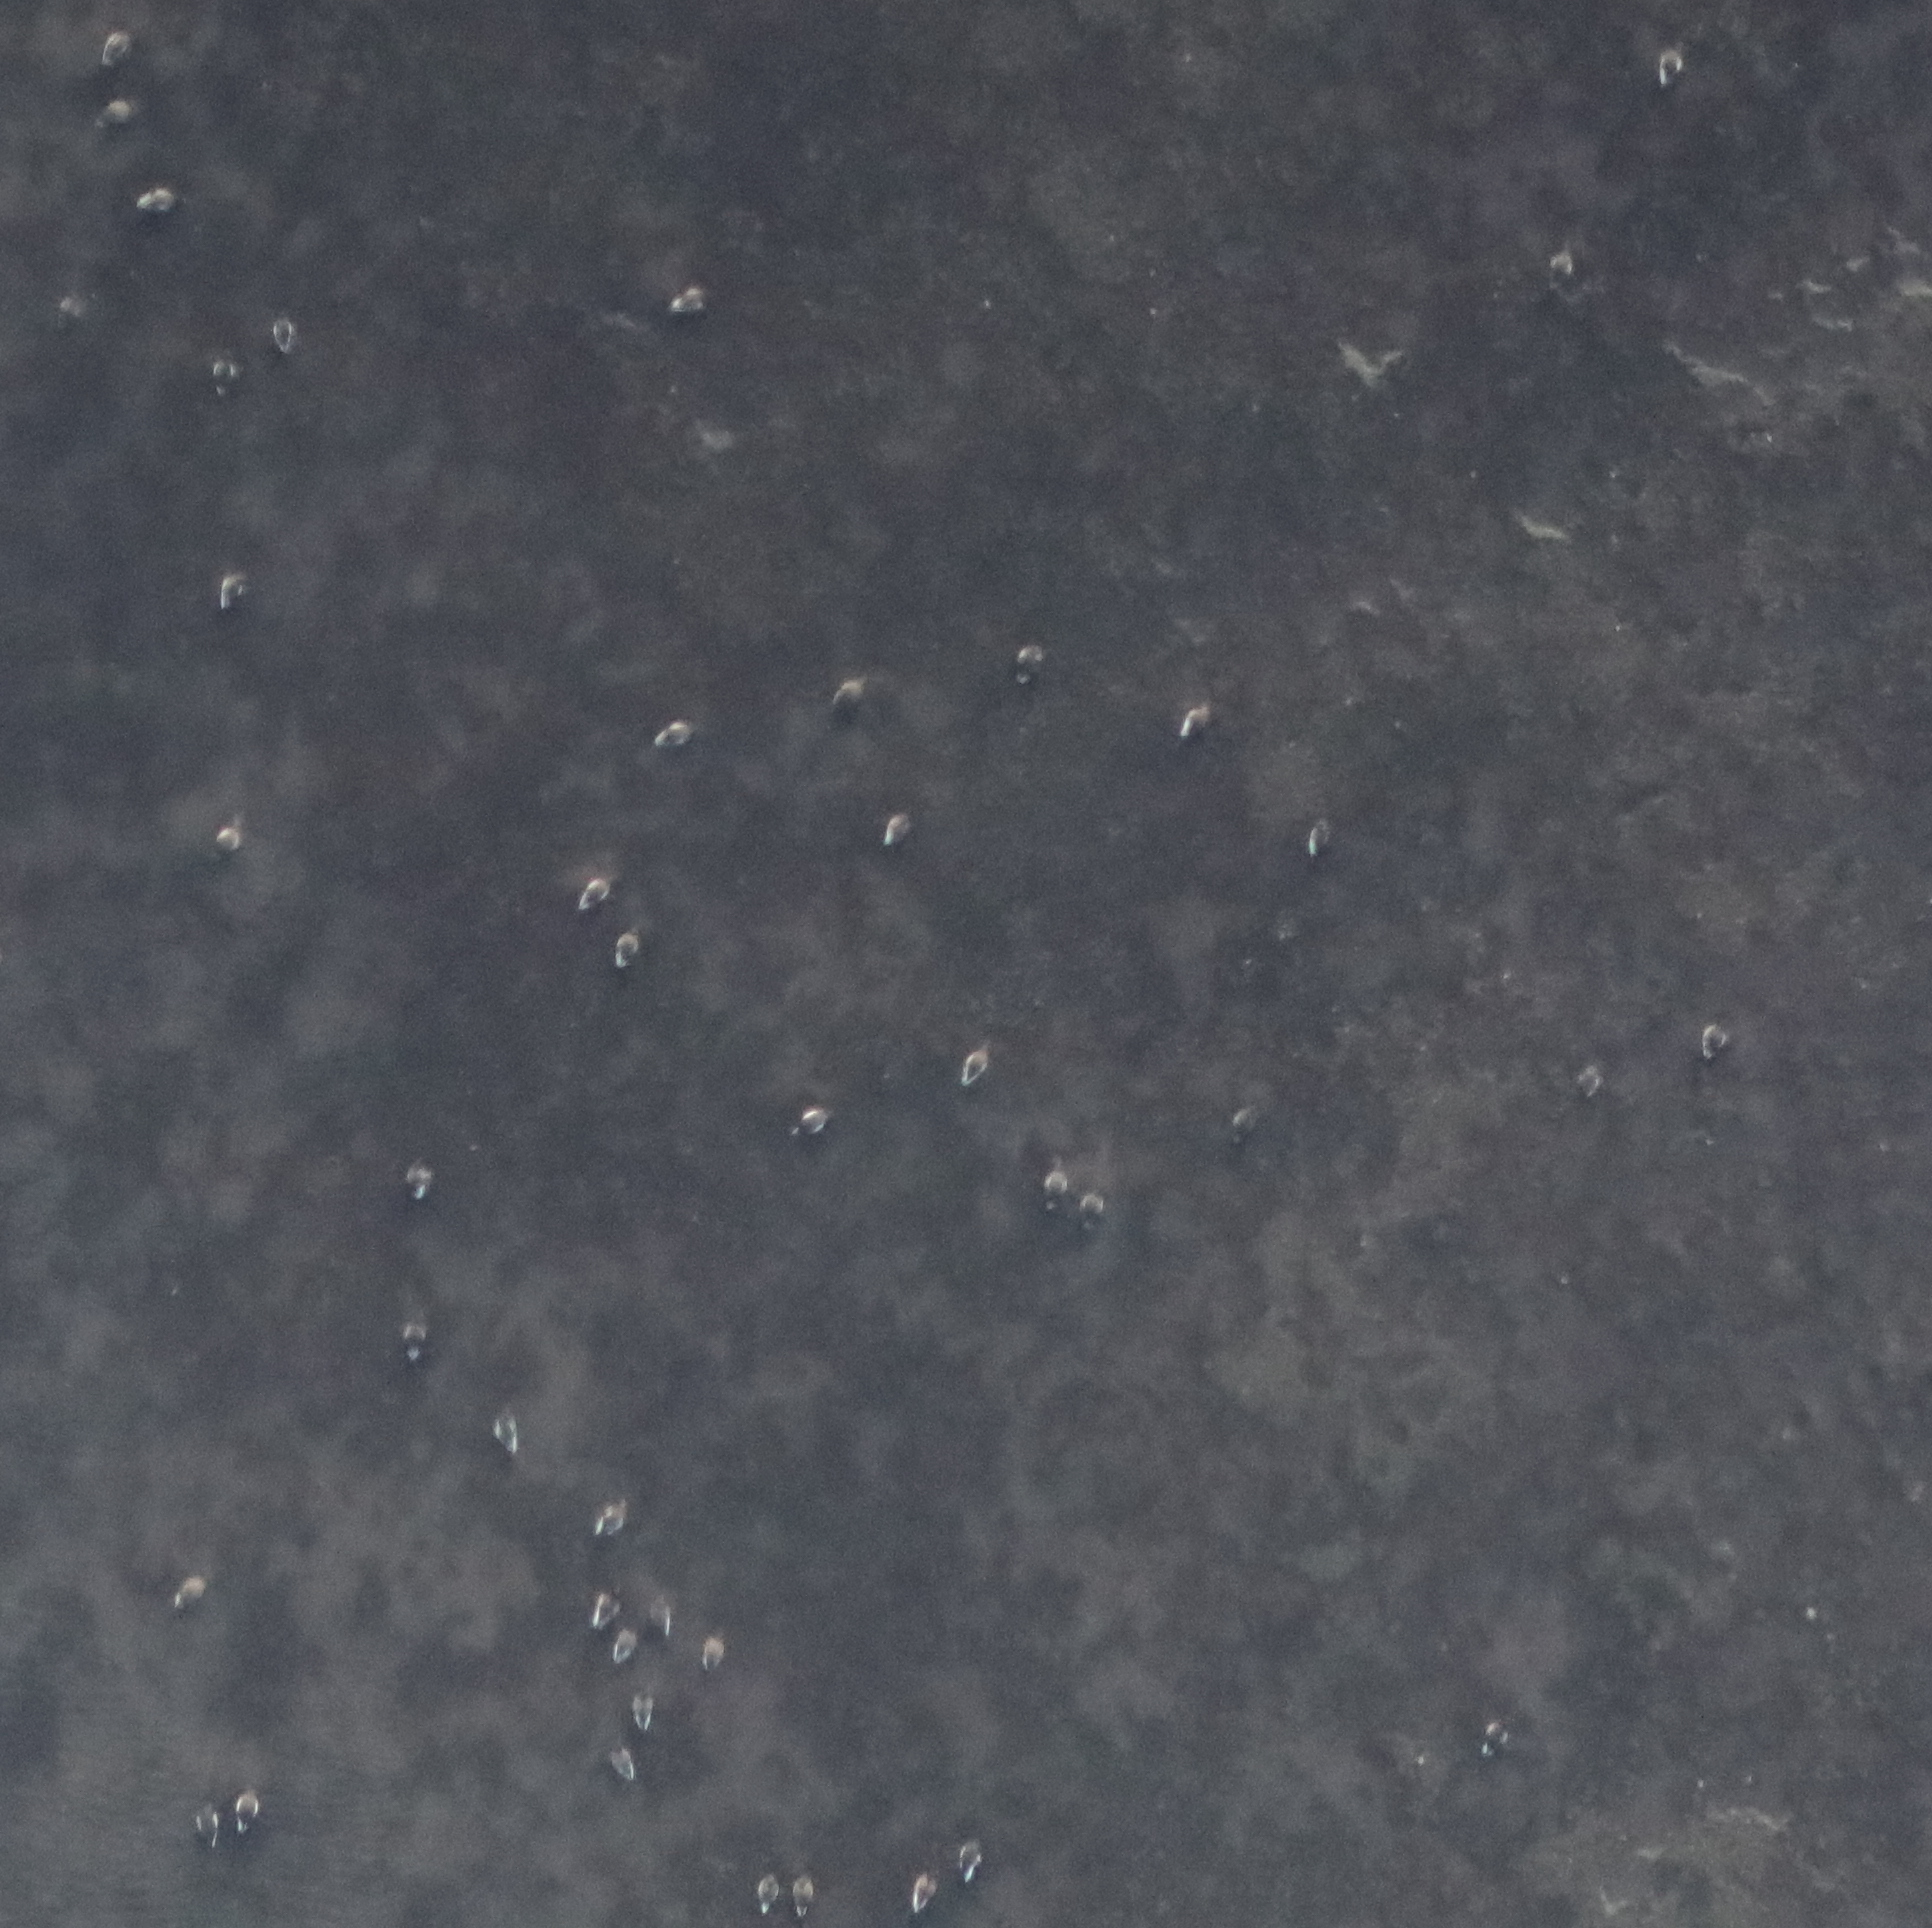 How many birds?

44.